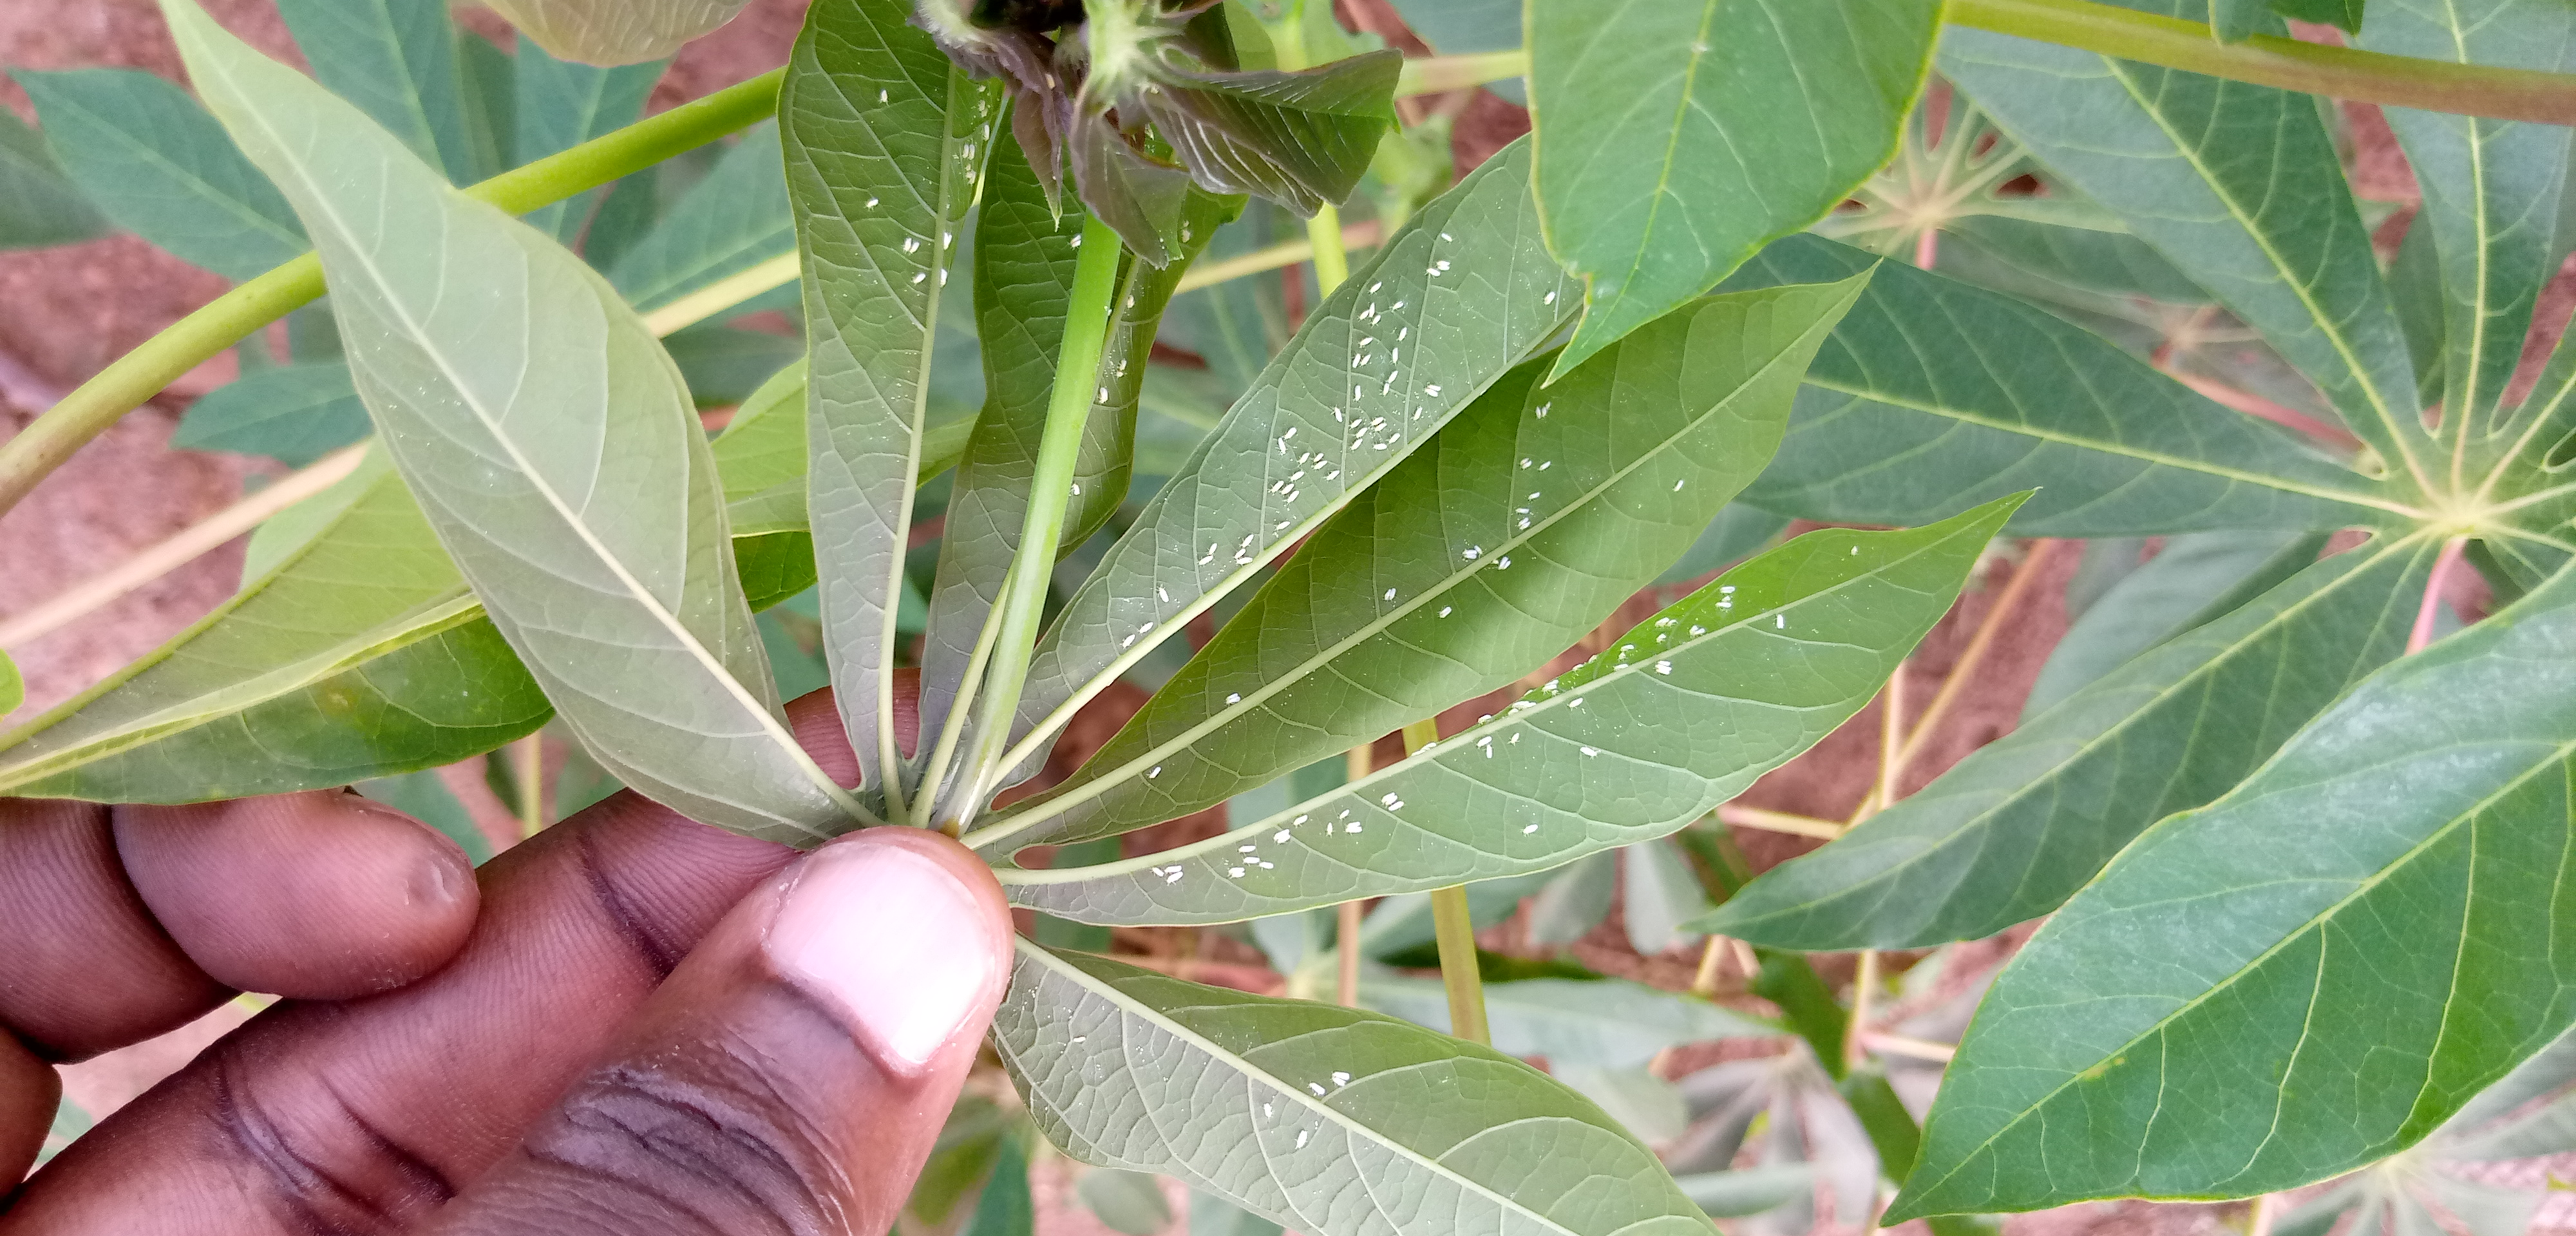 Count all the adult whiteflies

145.